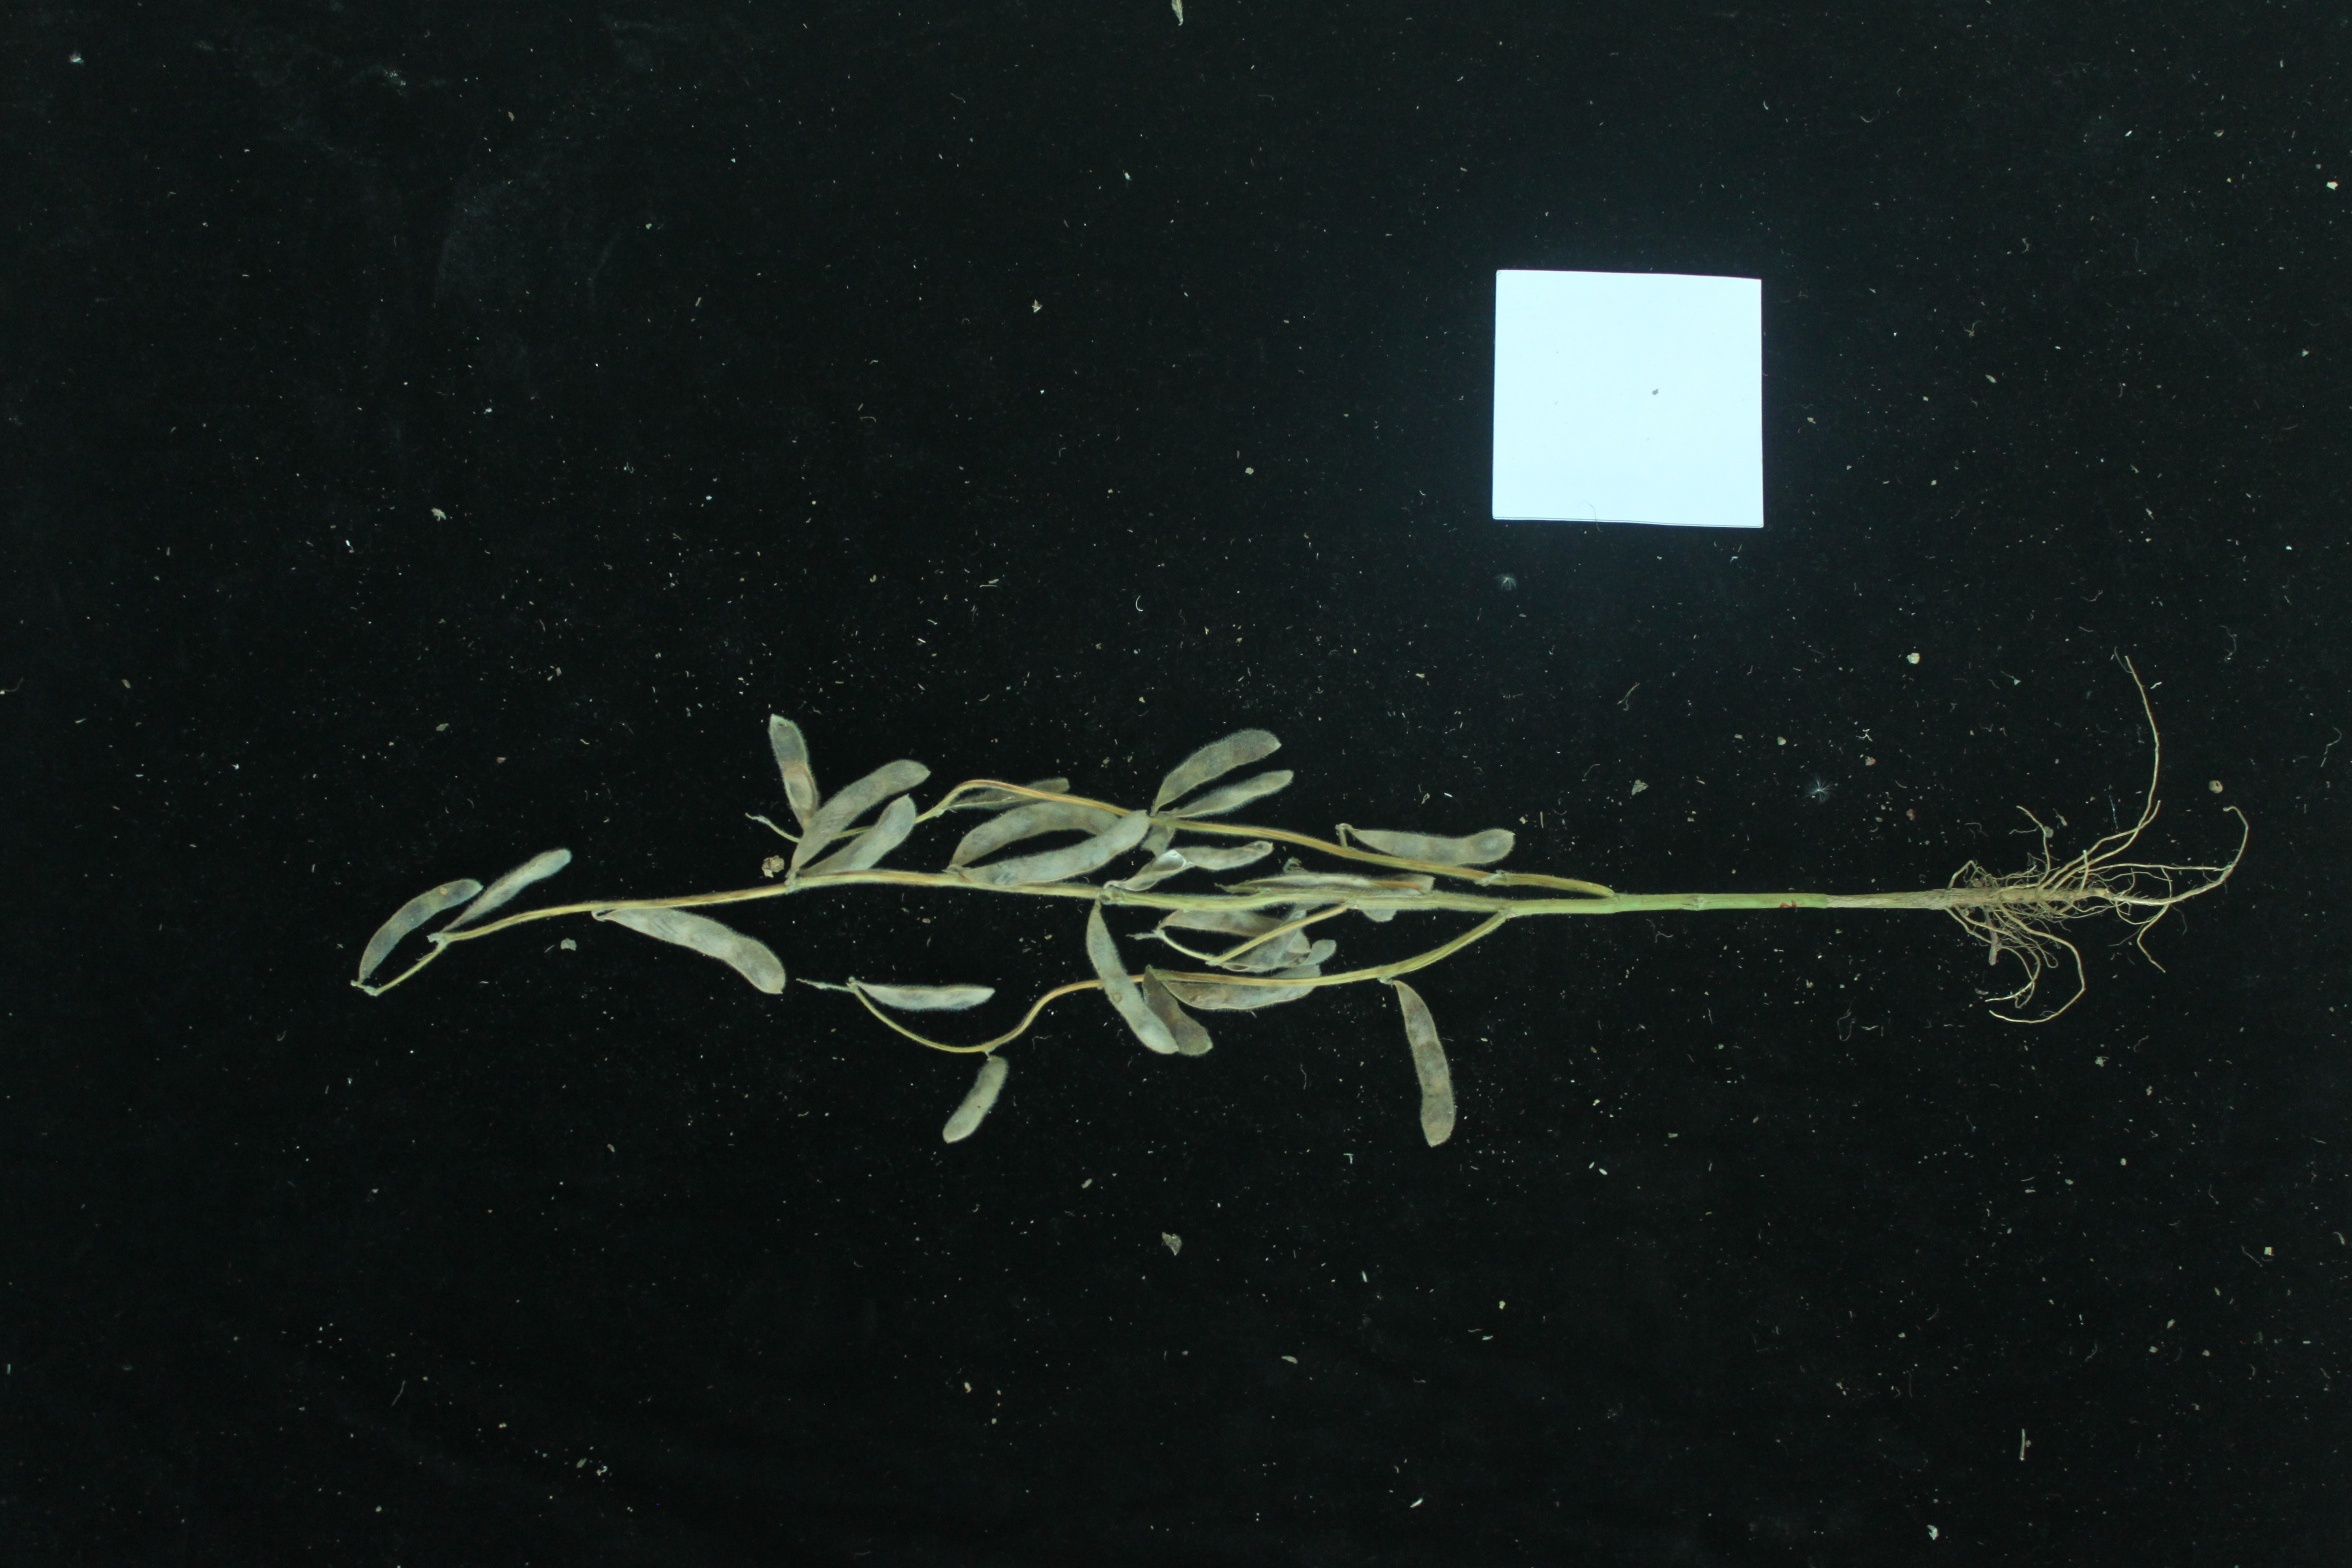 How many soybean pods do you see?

24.